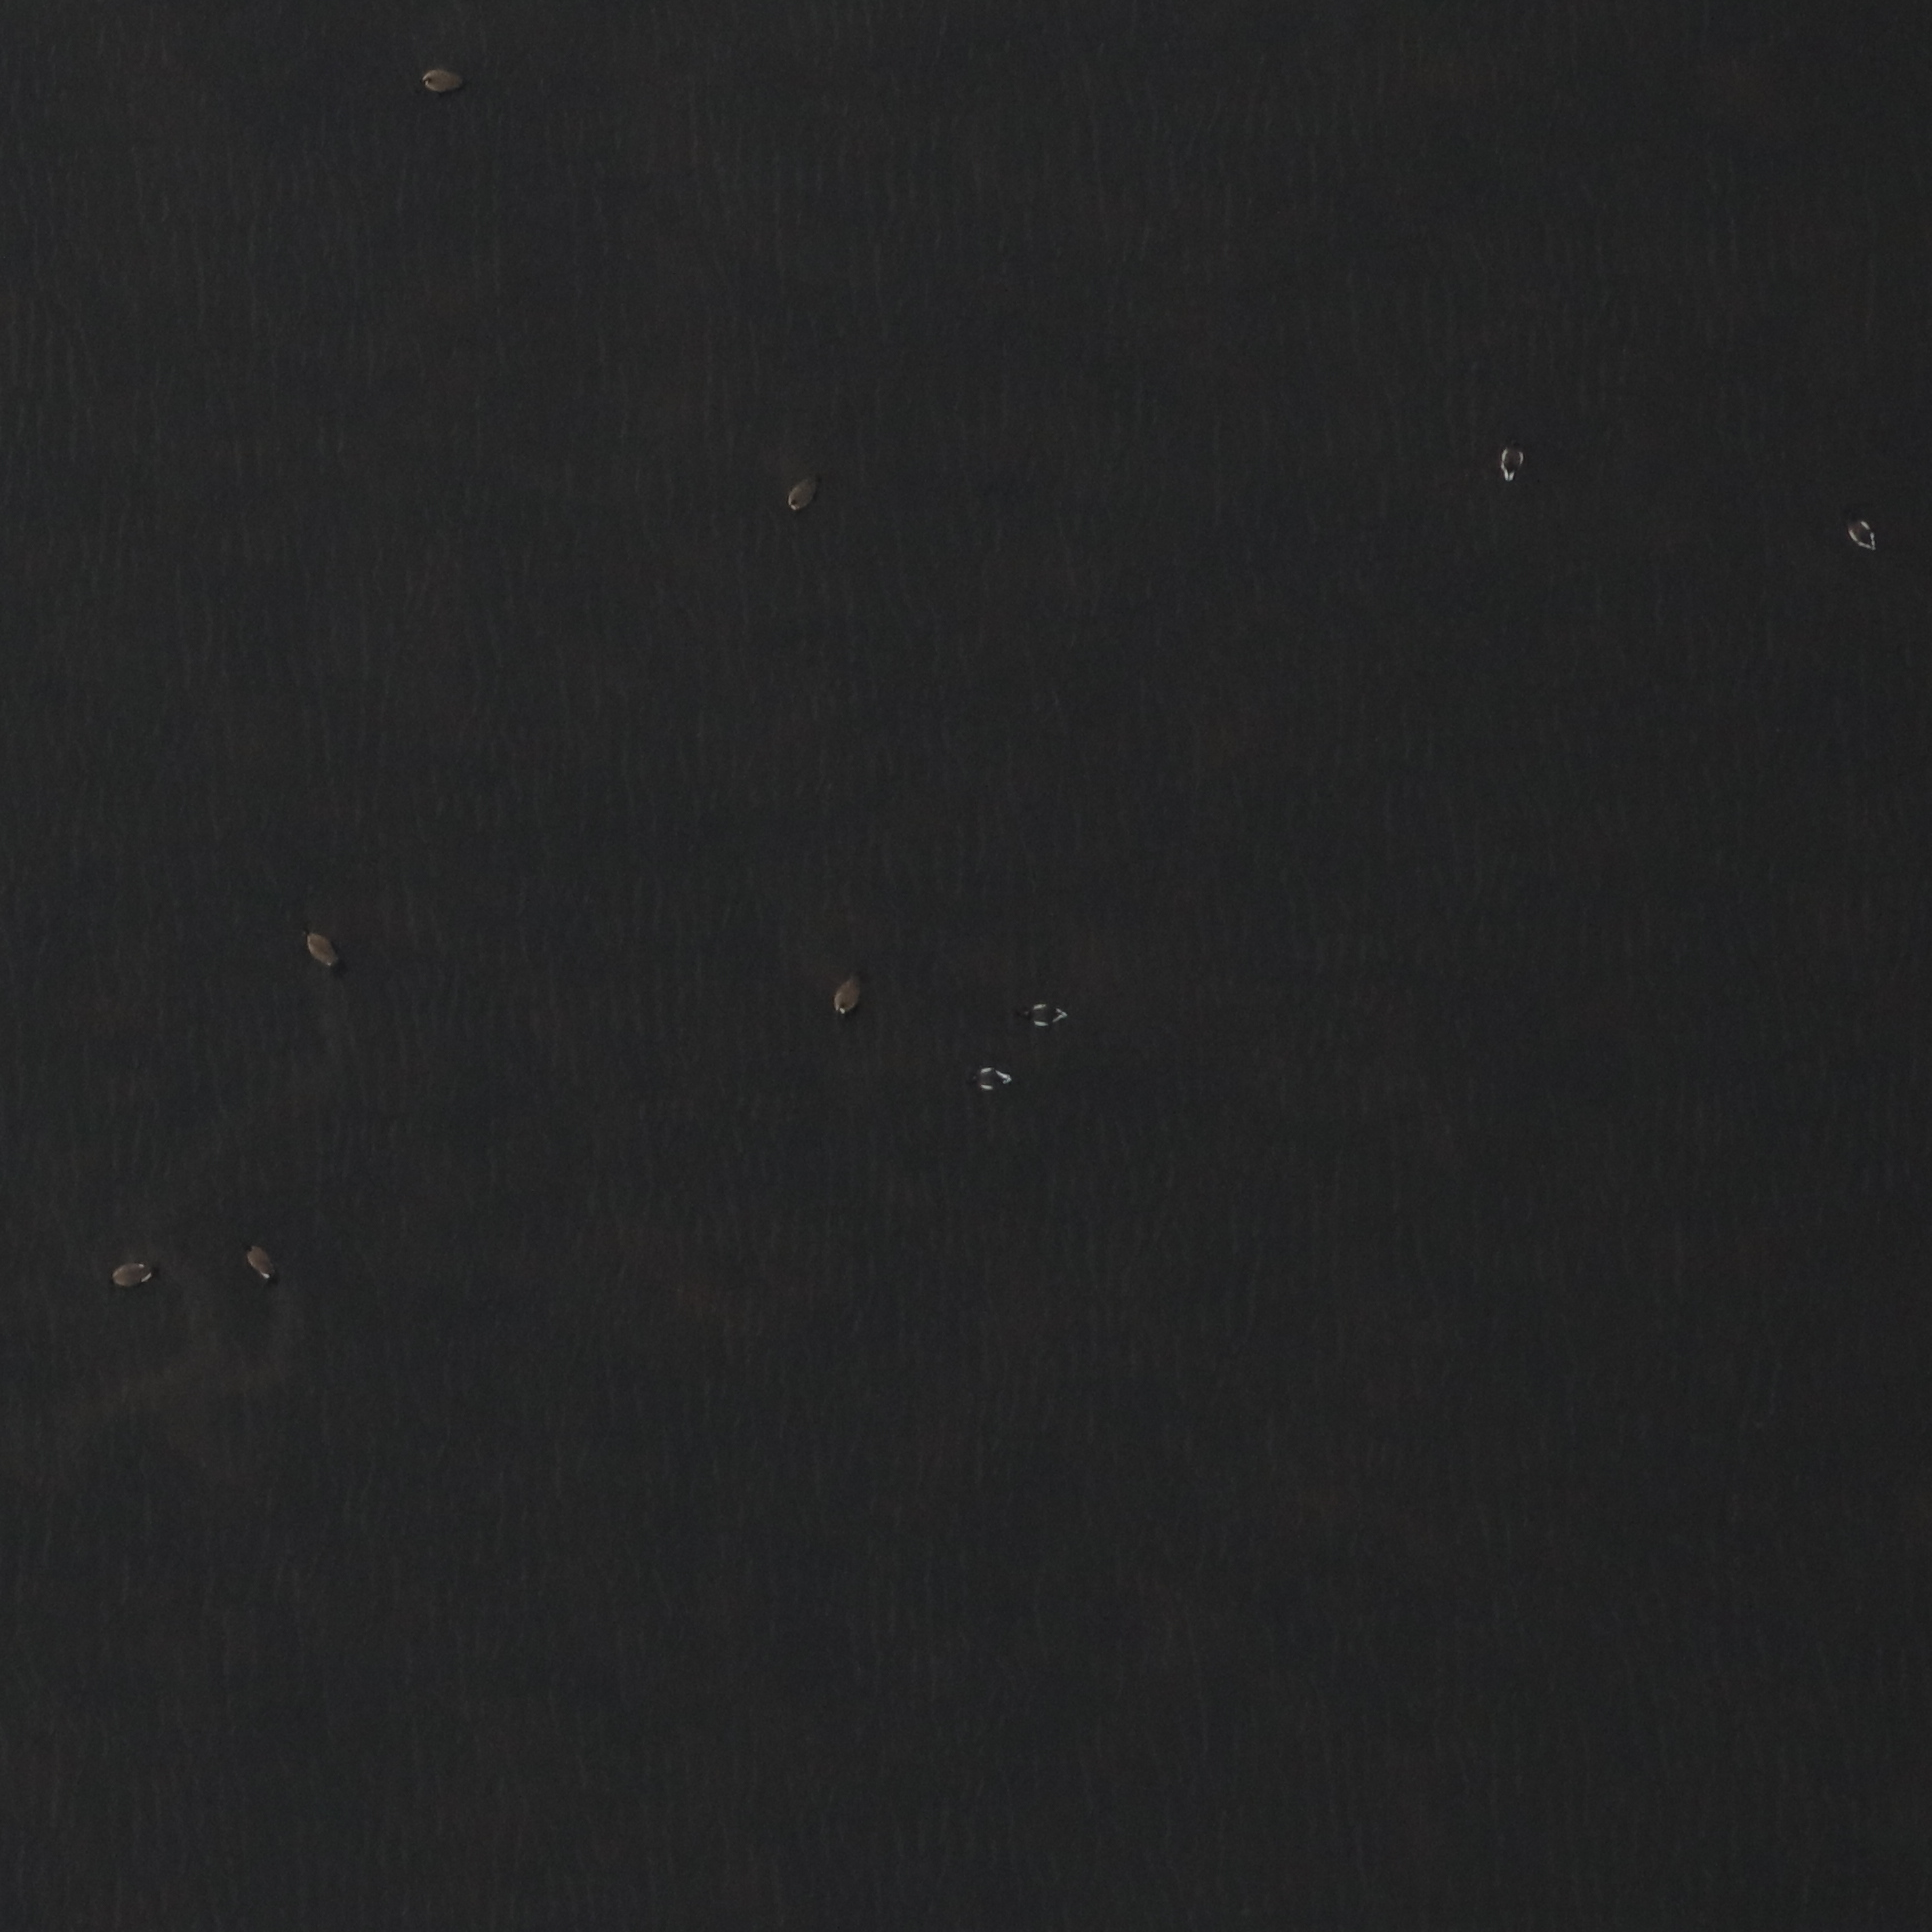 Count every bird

10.